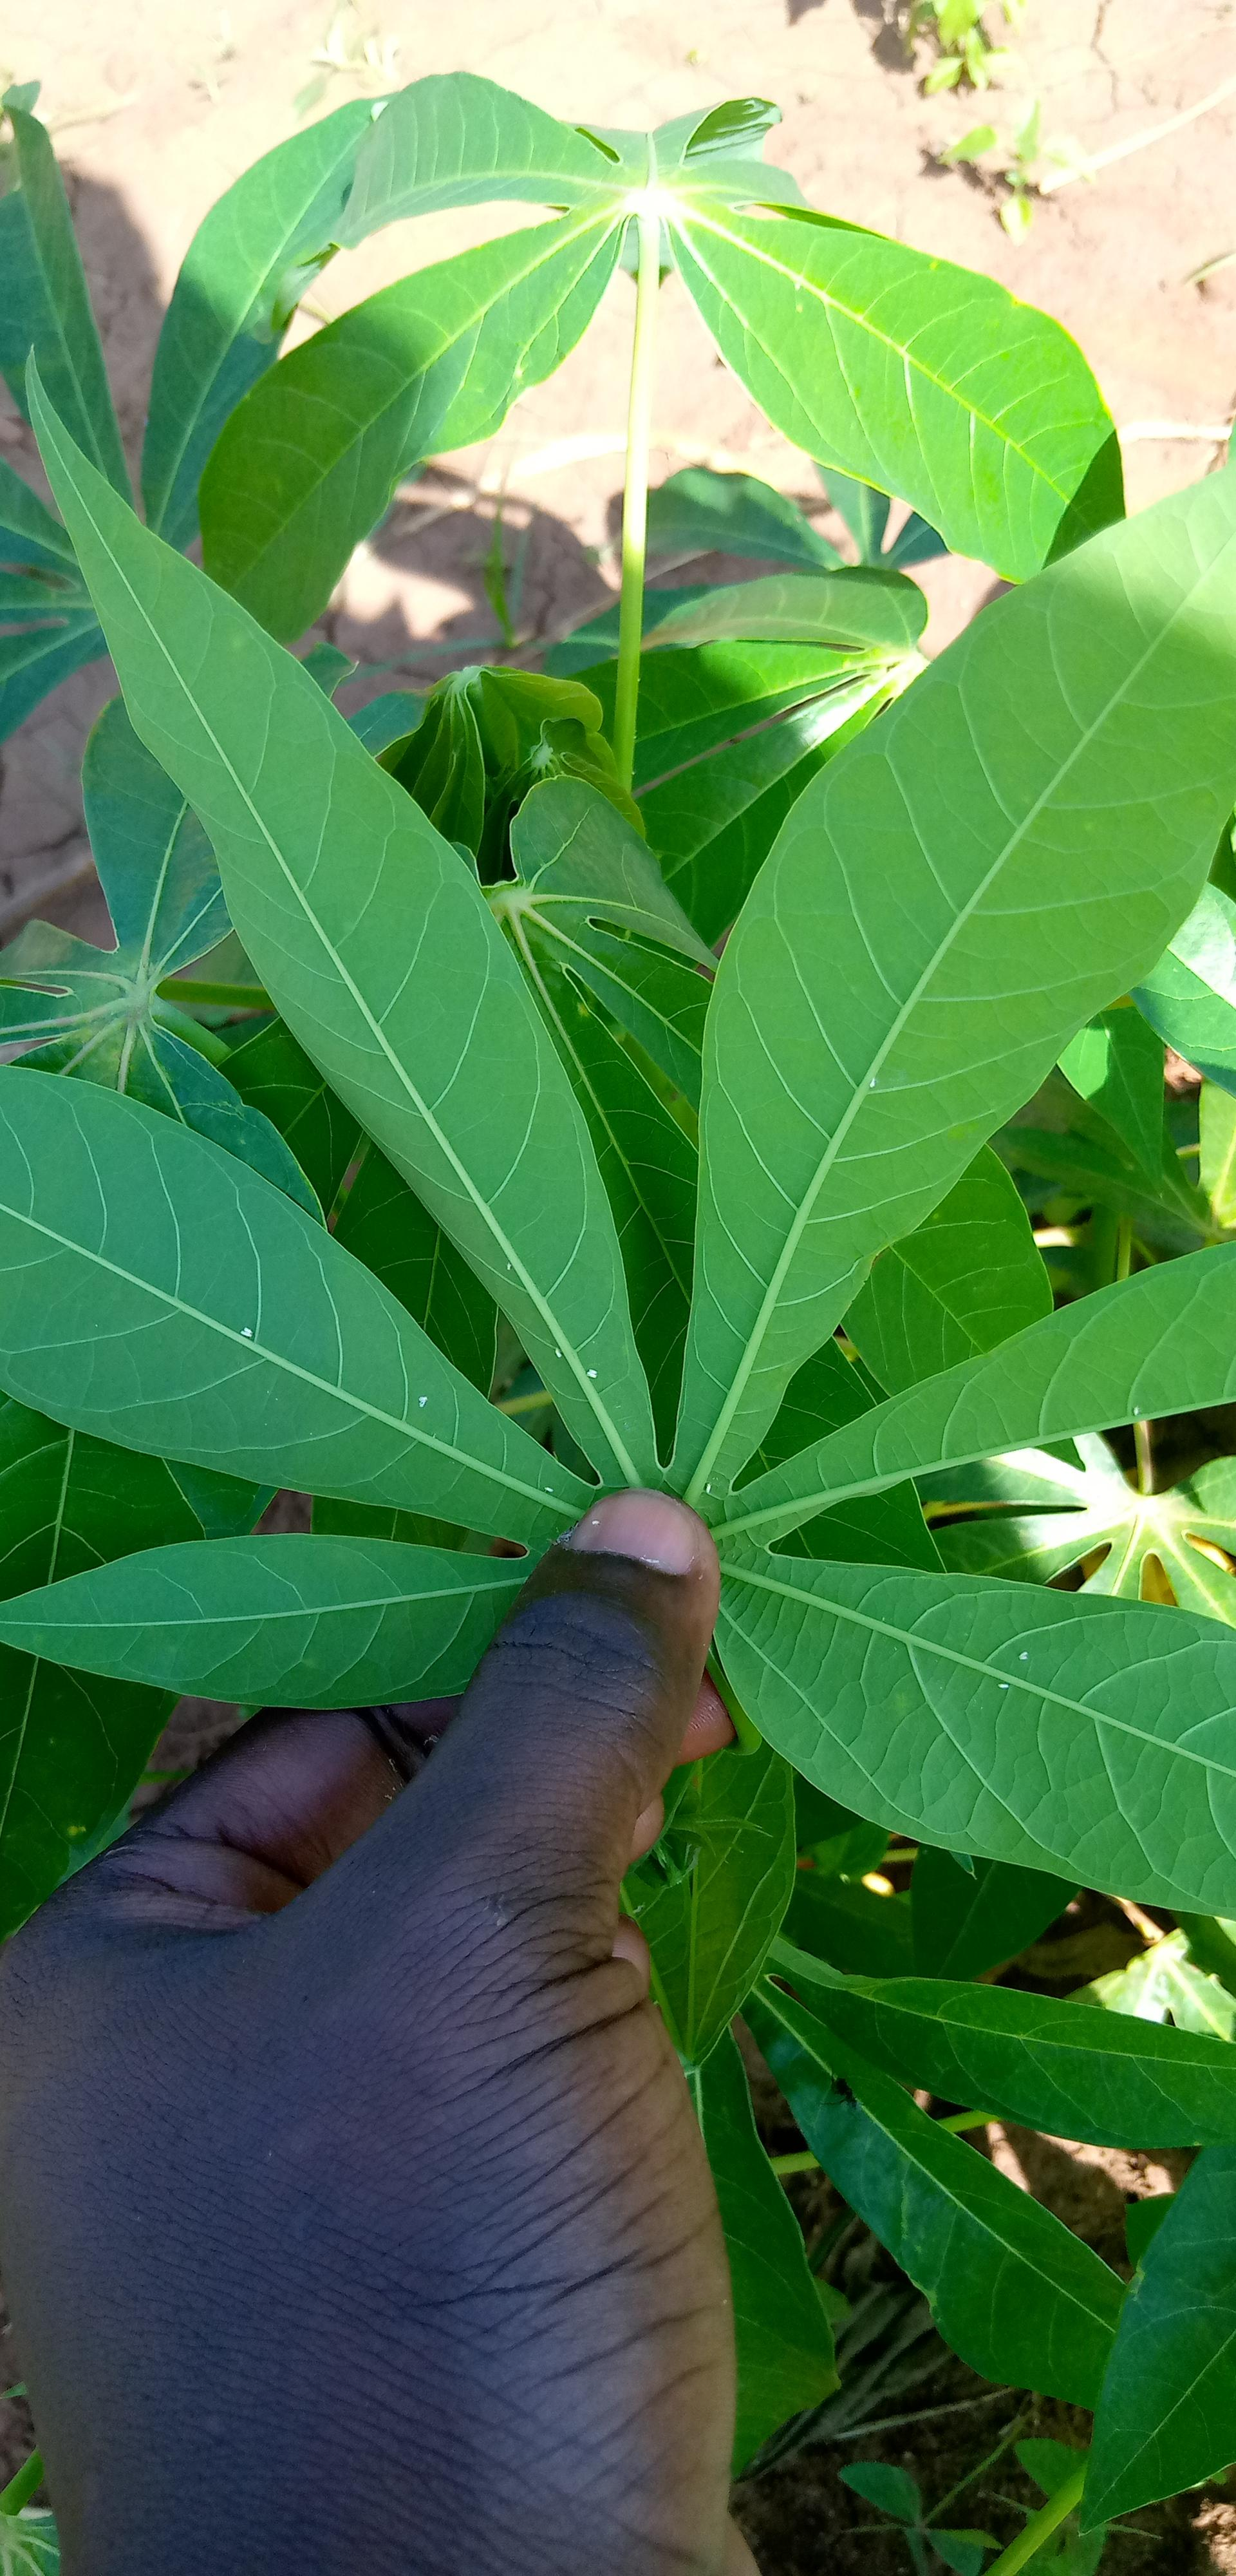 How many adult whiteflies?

14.